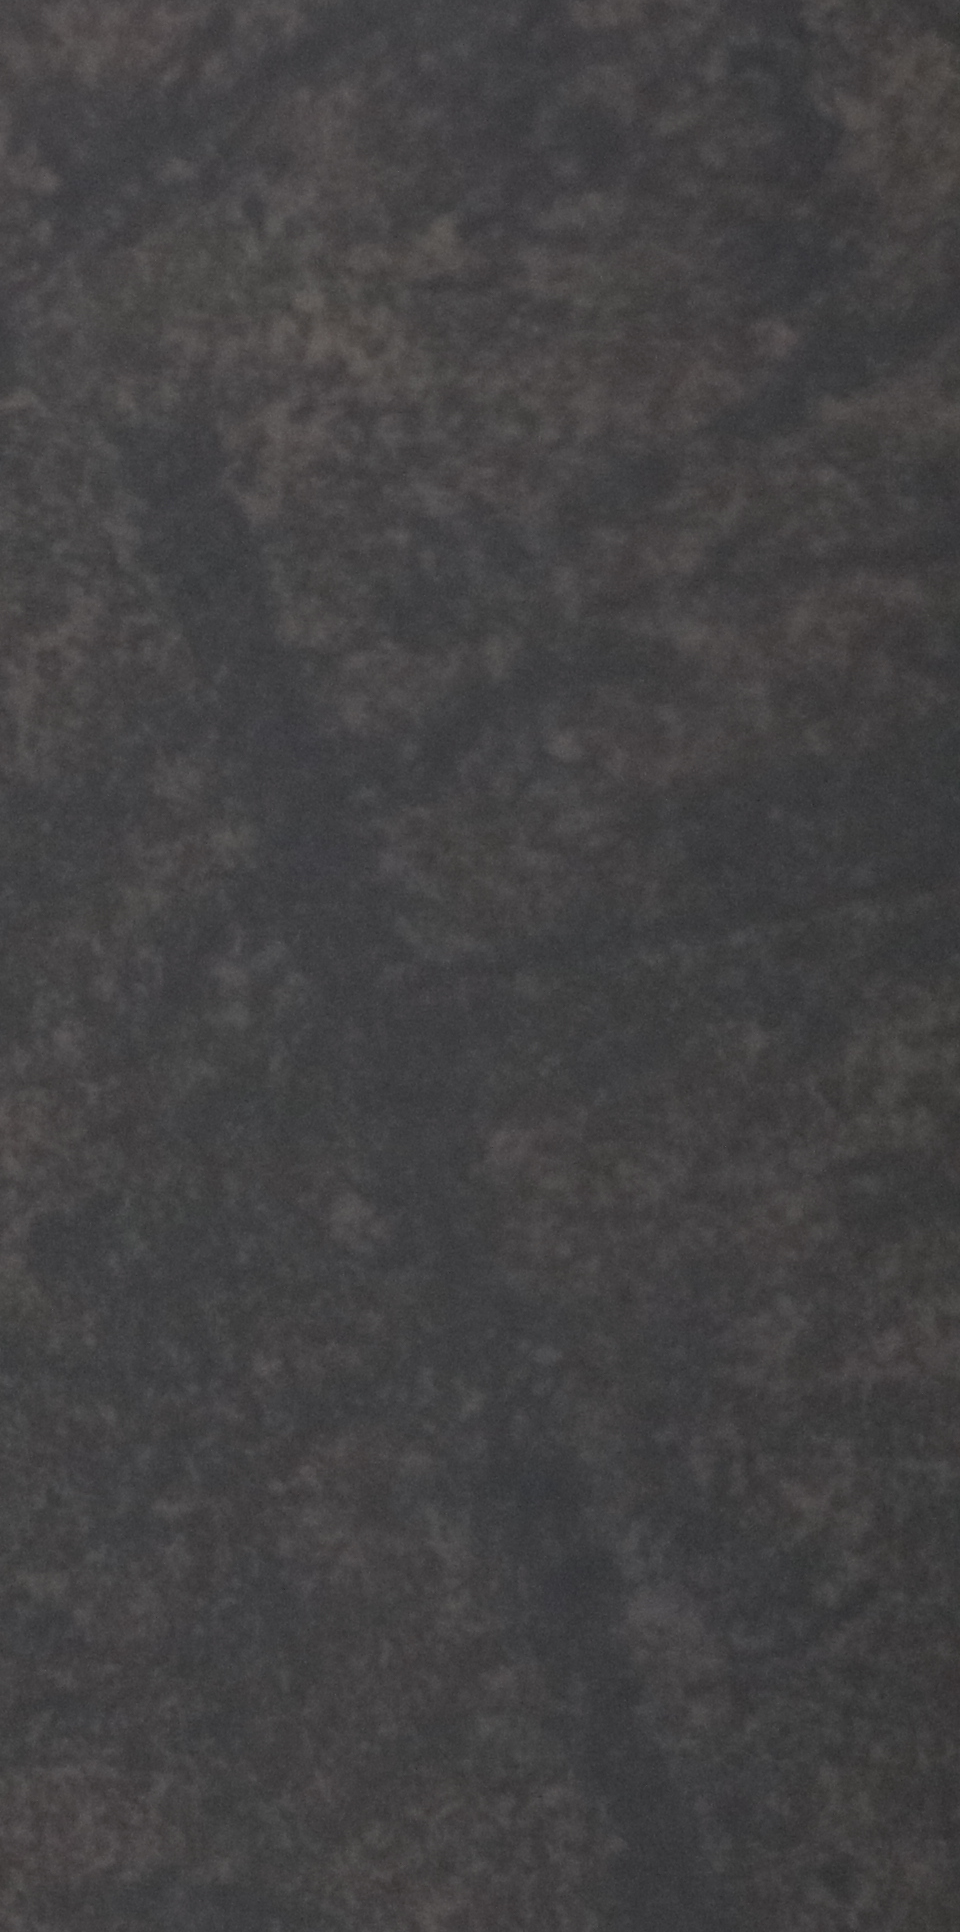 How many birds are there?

0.